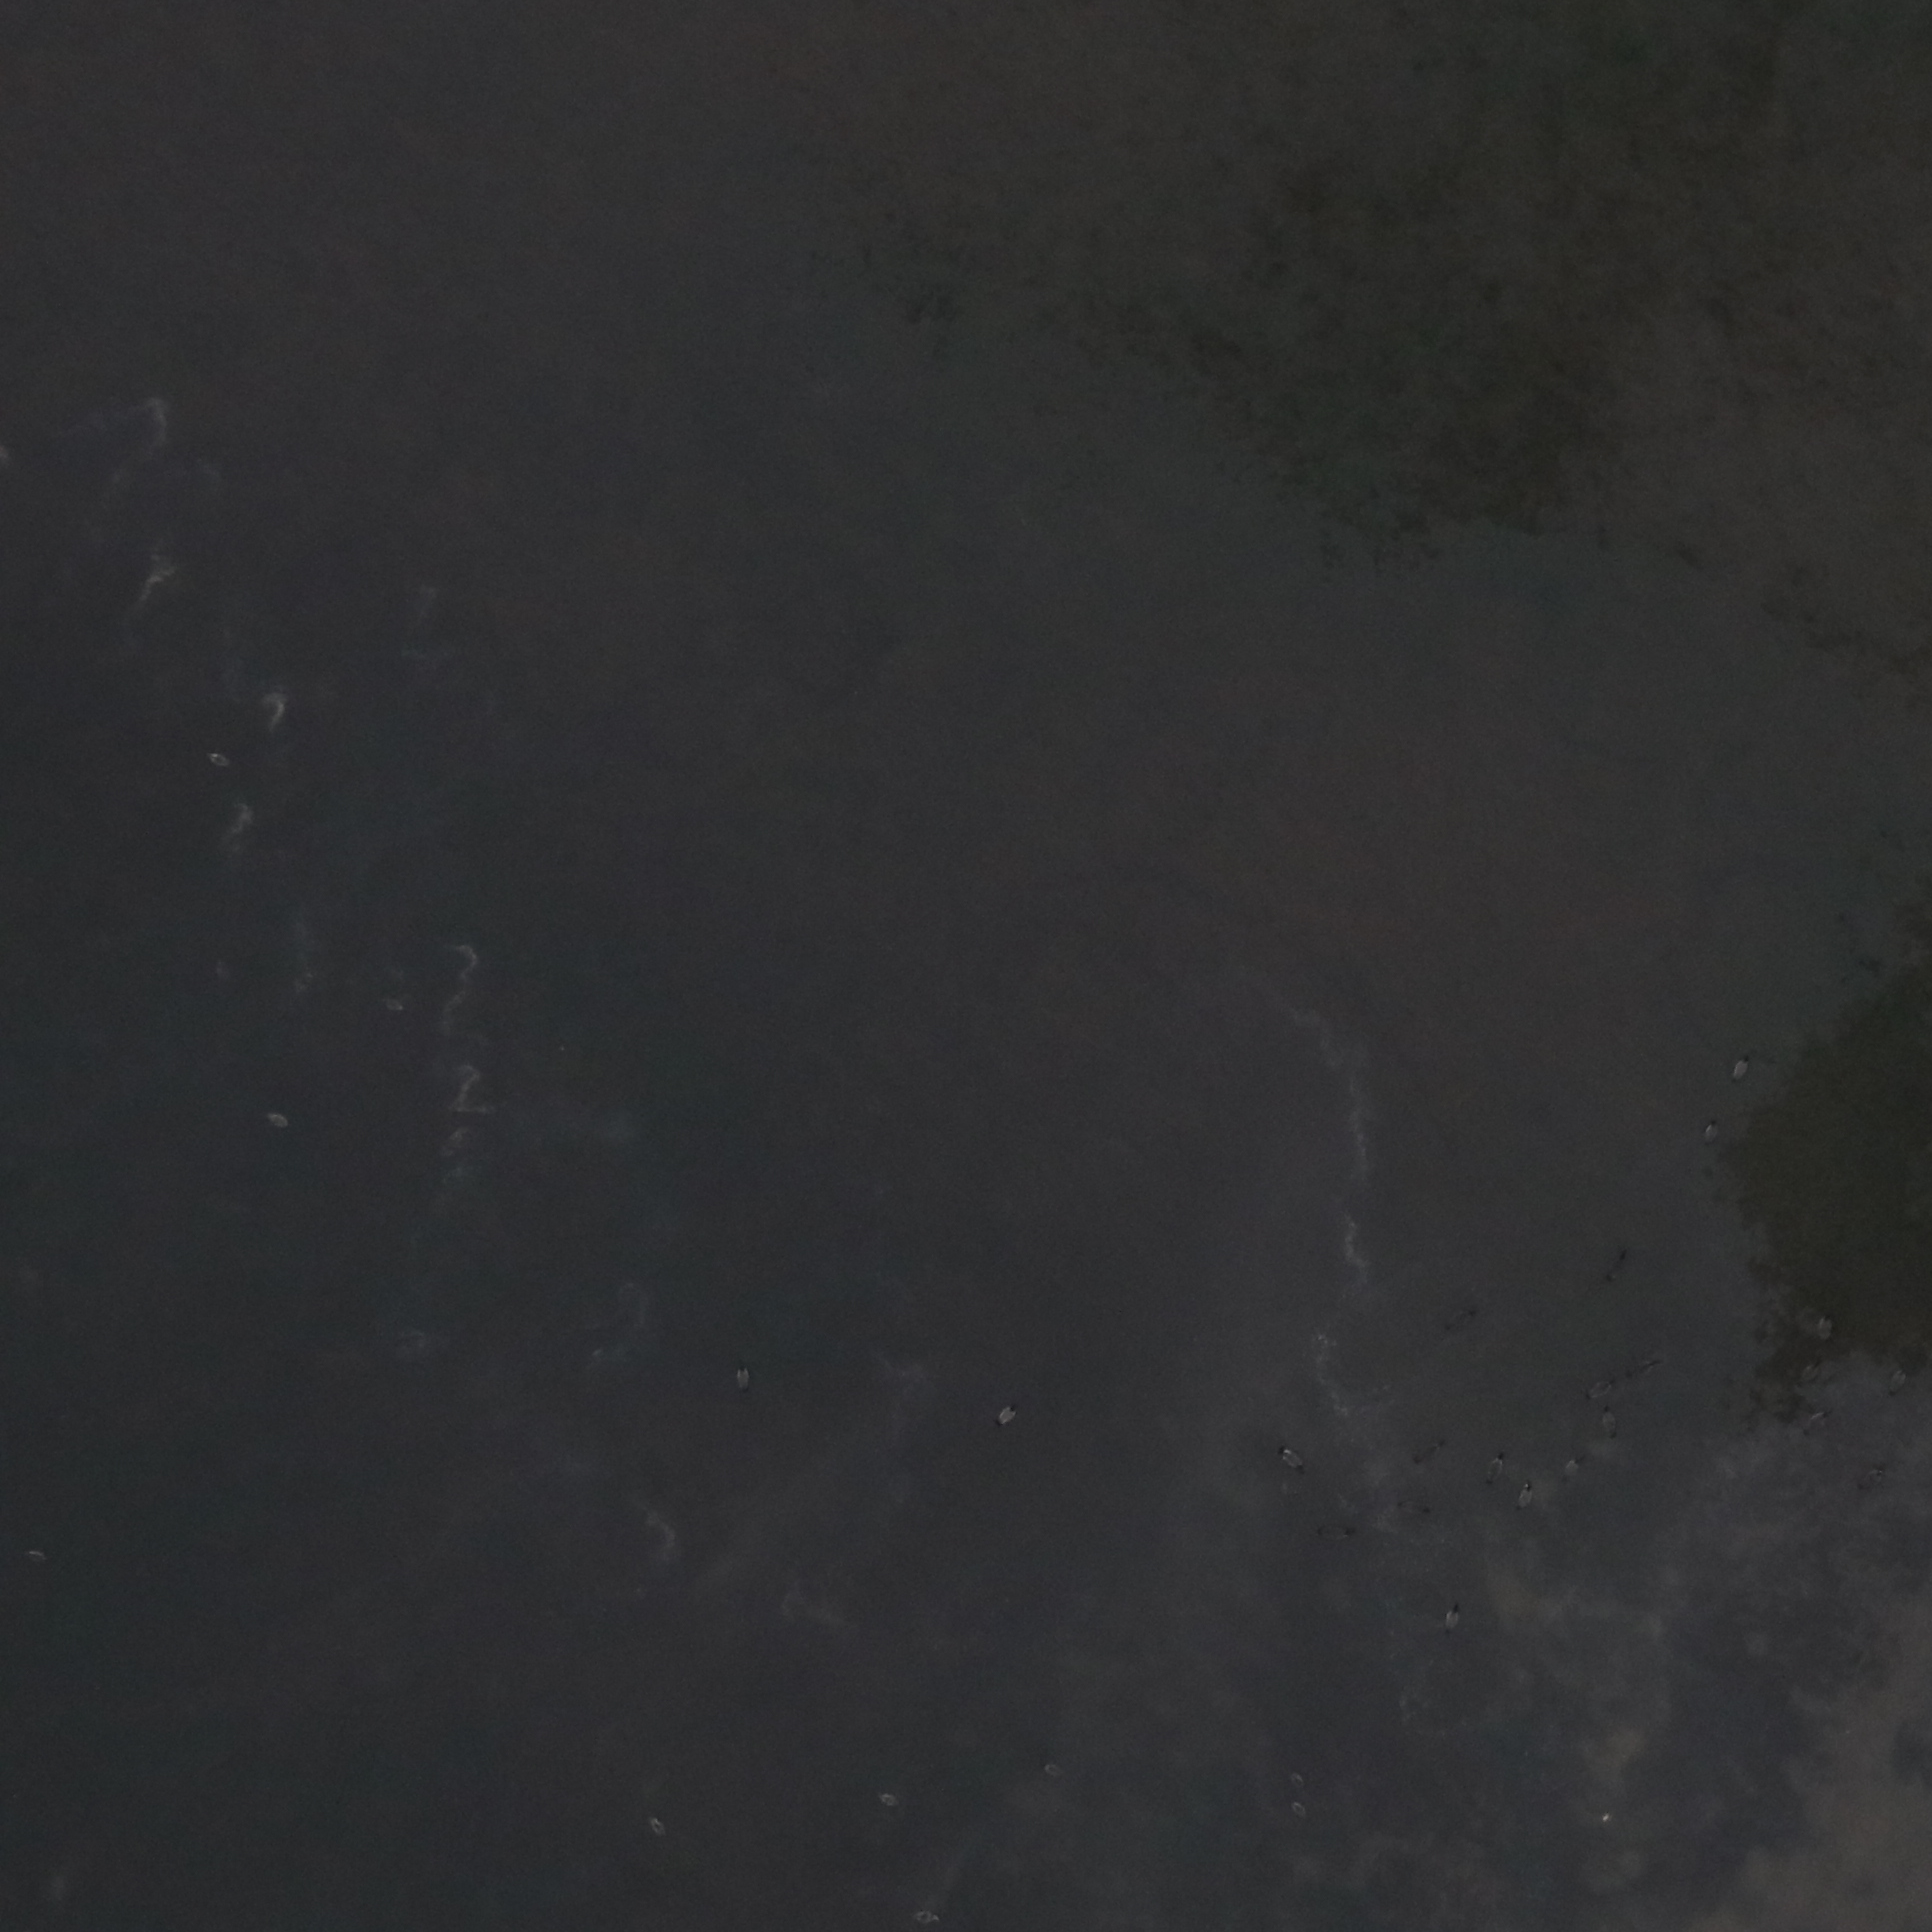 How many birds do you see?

32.